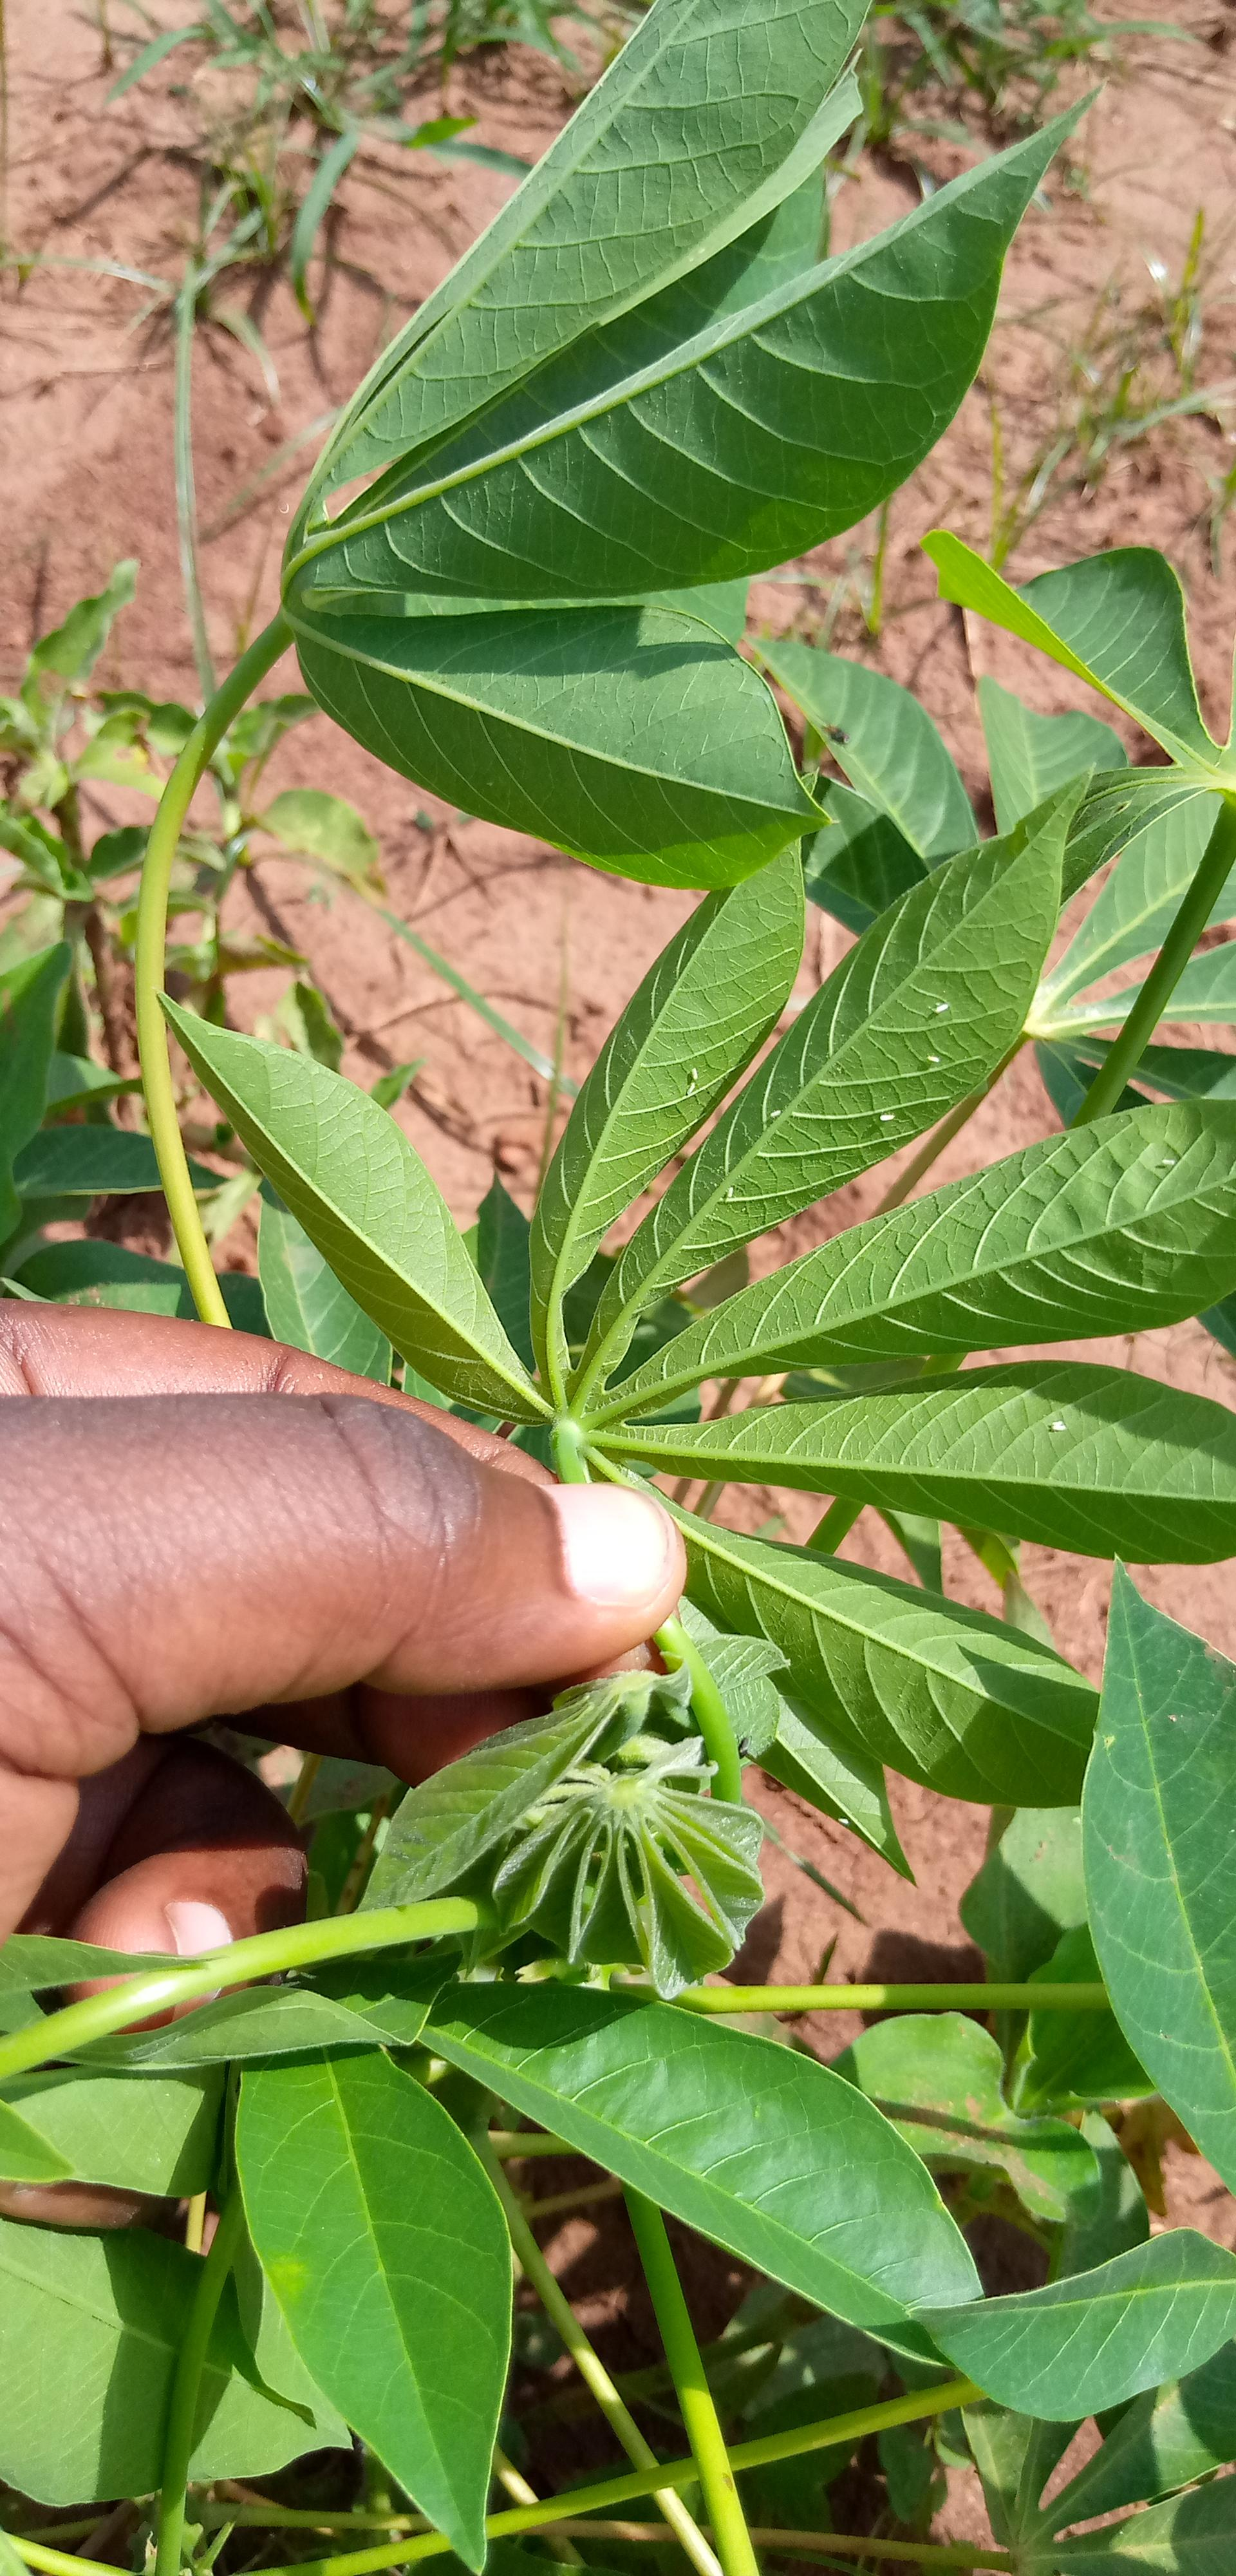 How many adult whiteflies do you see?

10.